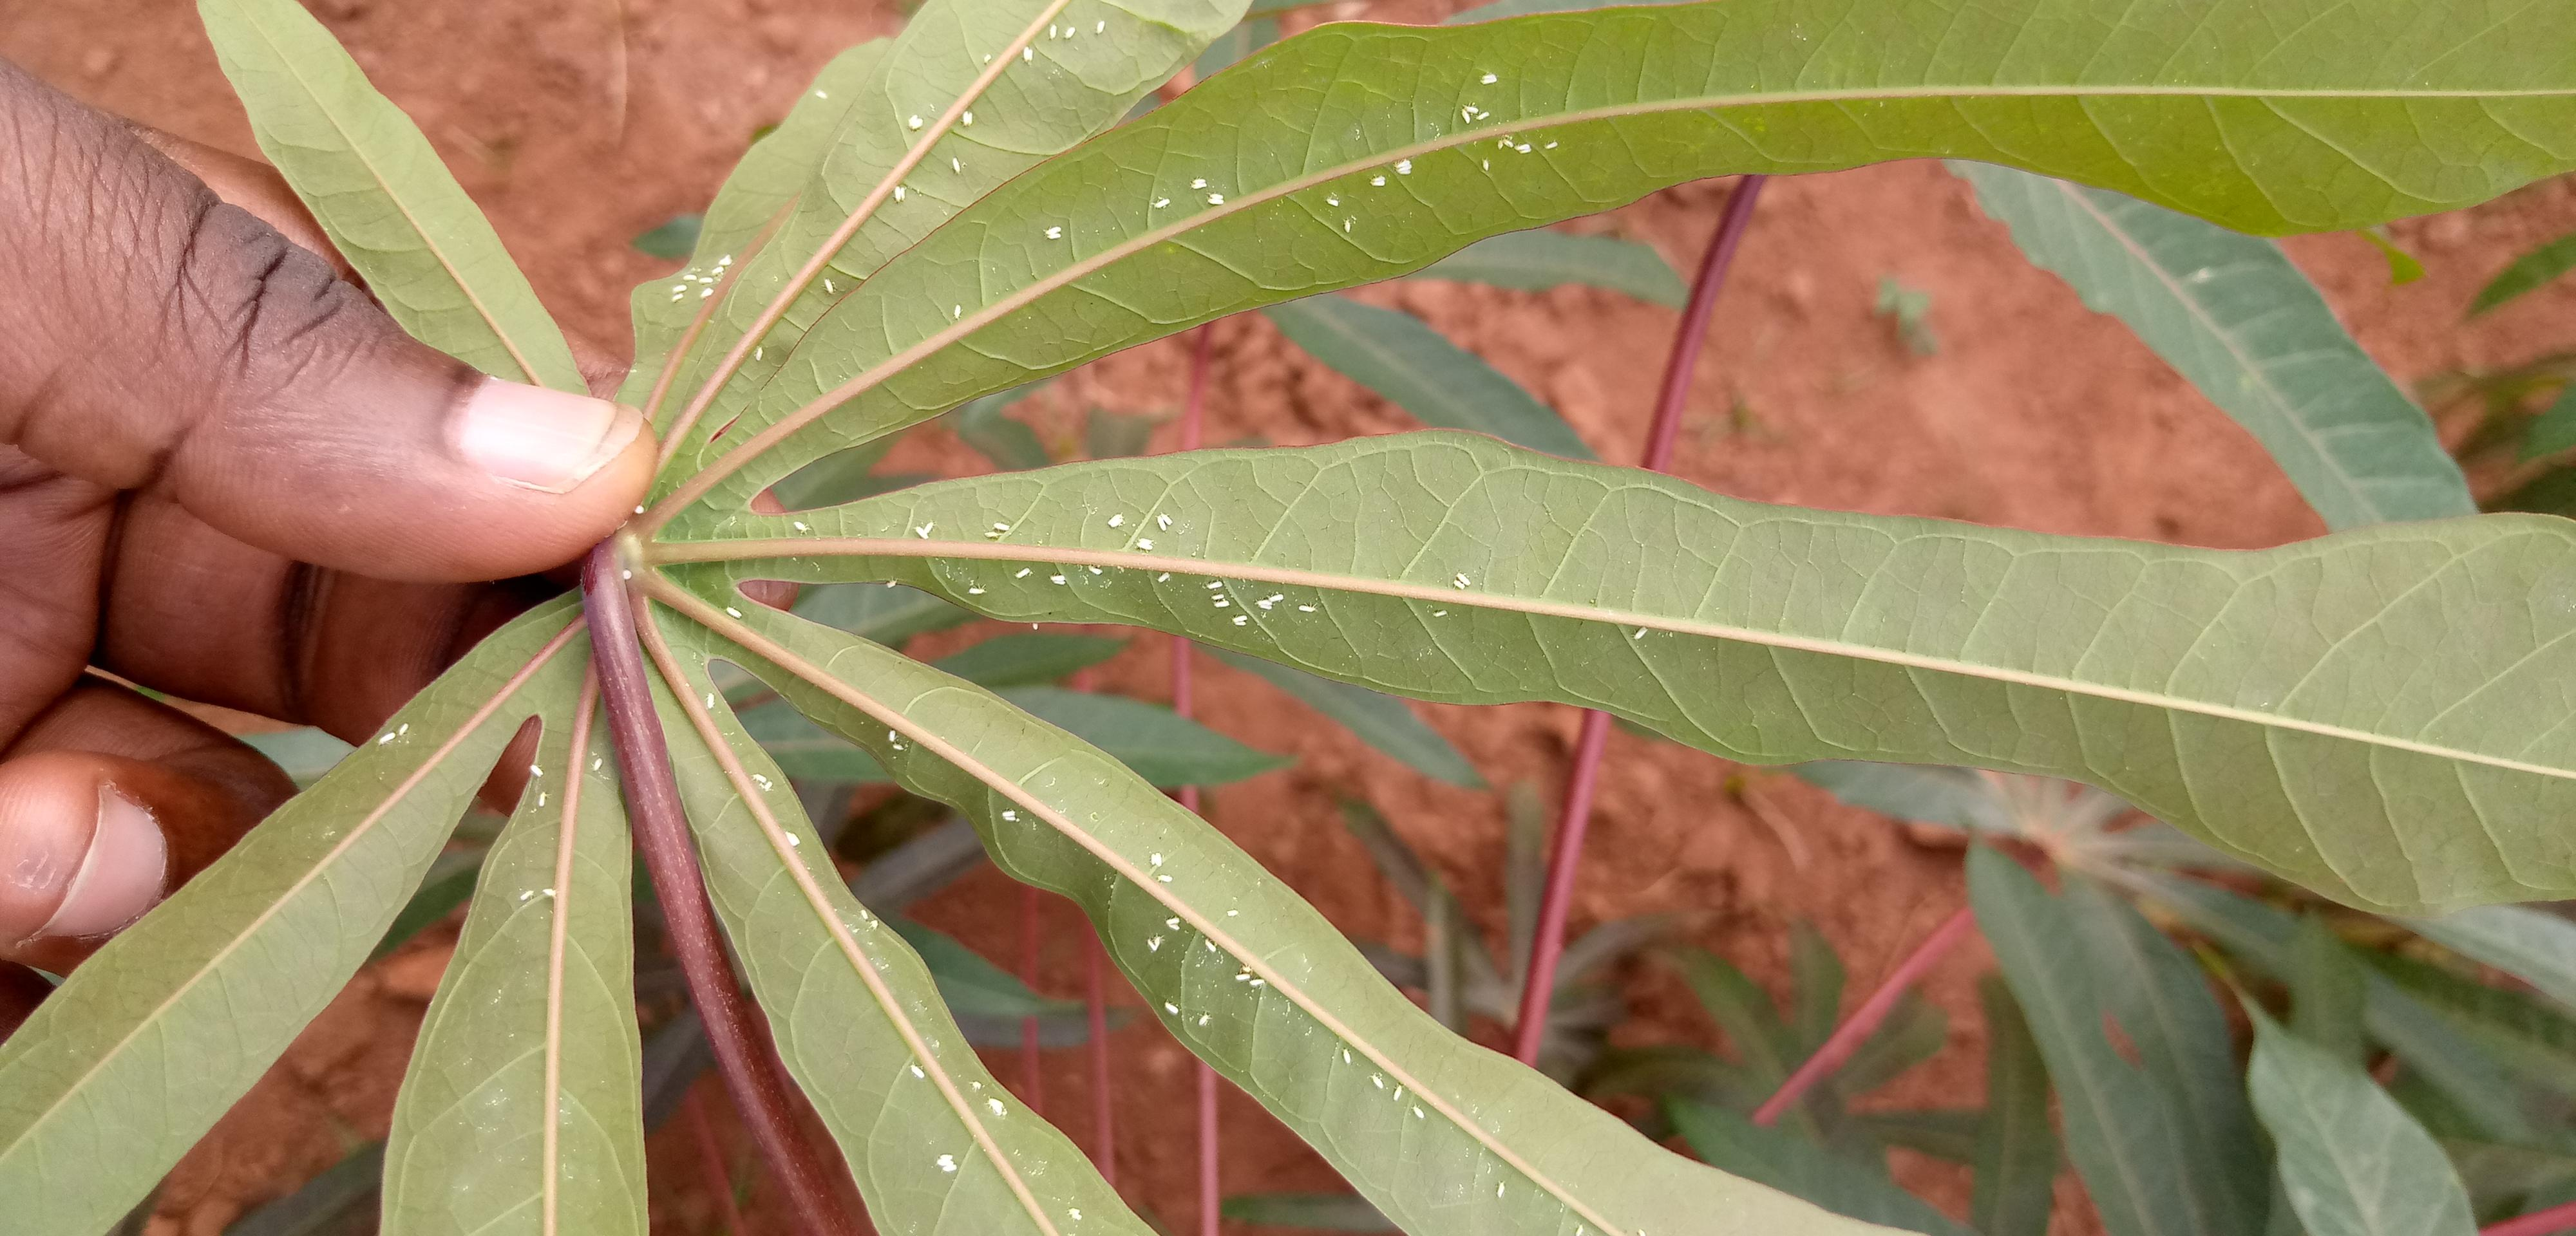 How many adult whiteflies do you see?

125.